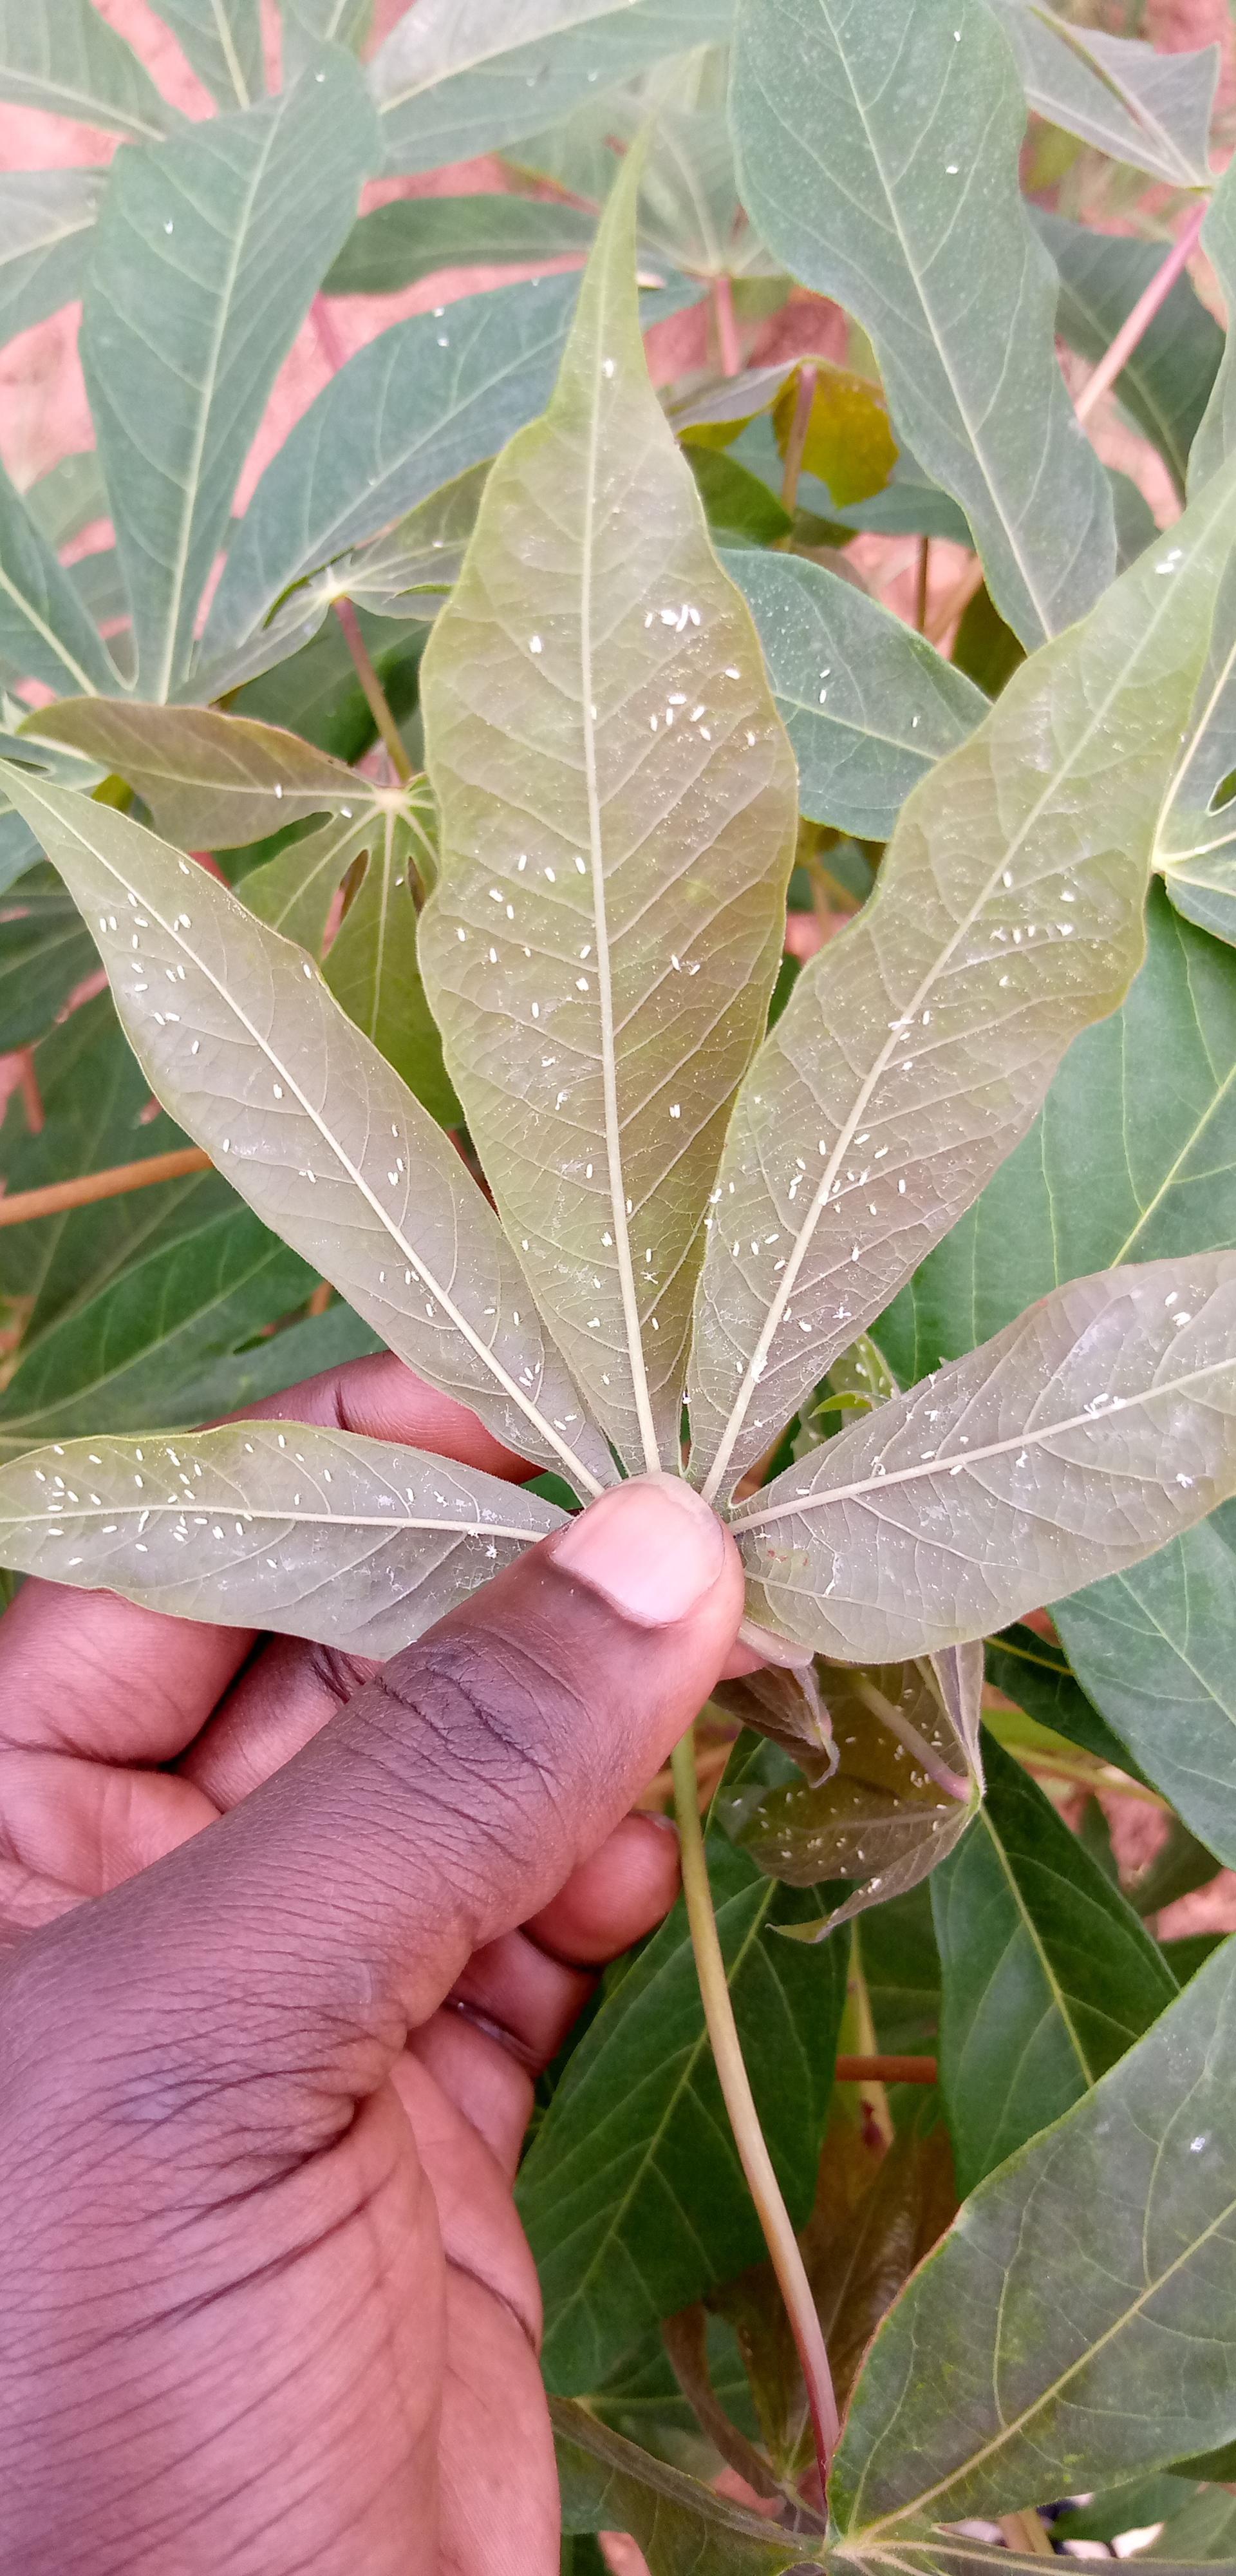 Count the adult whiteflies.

130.